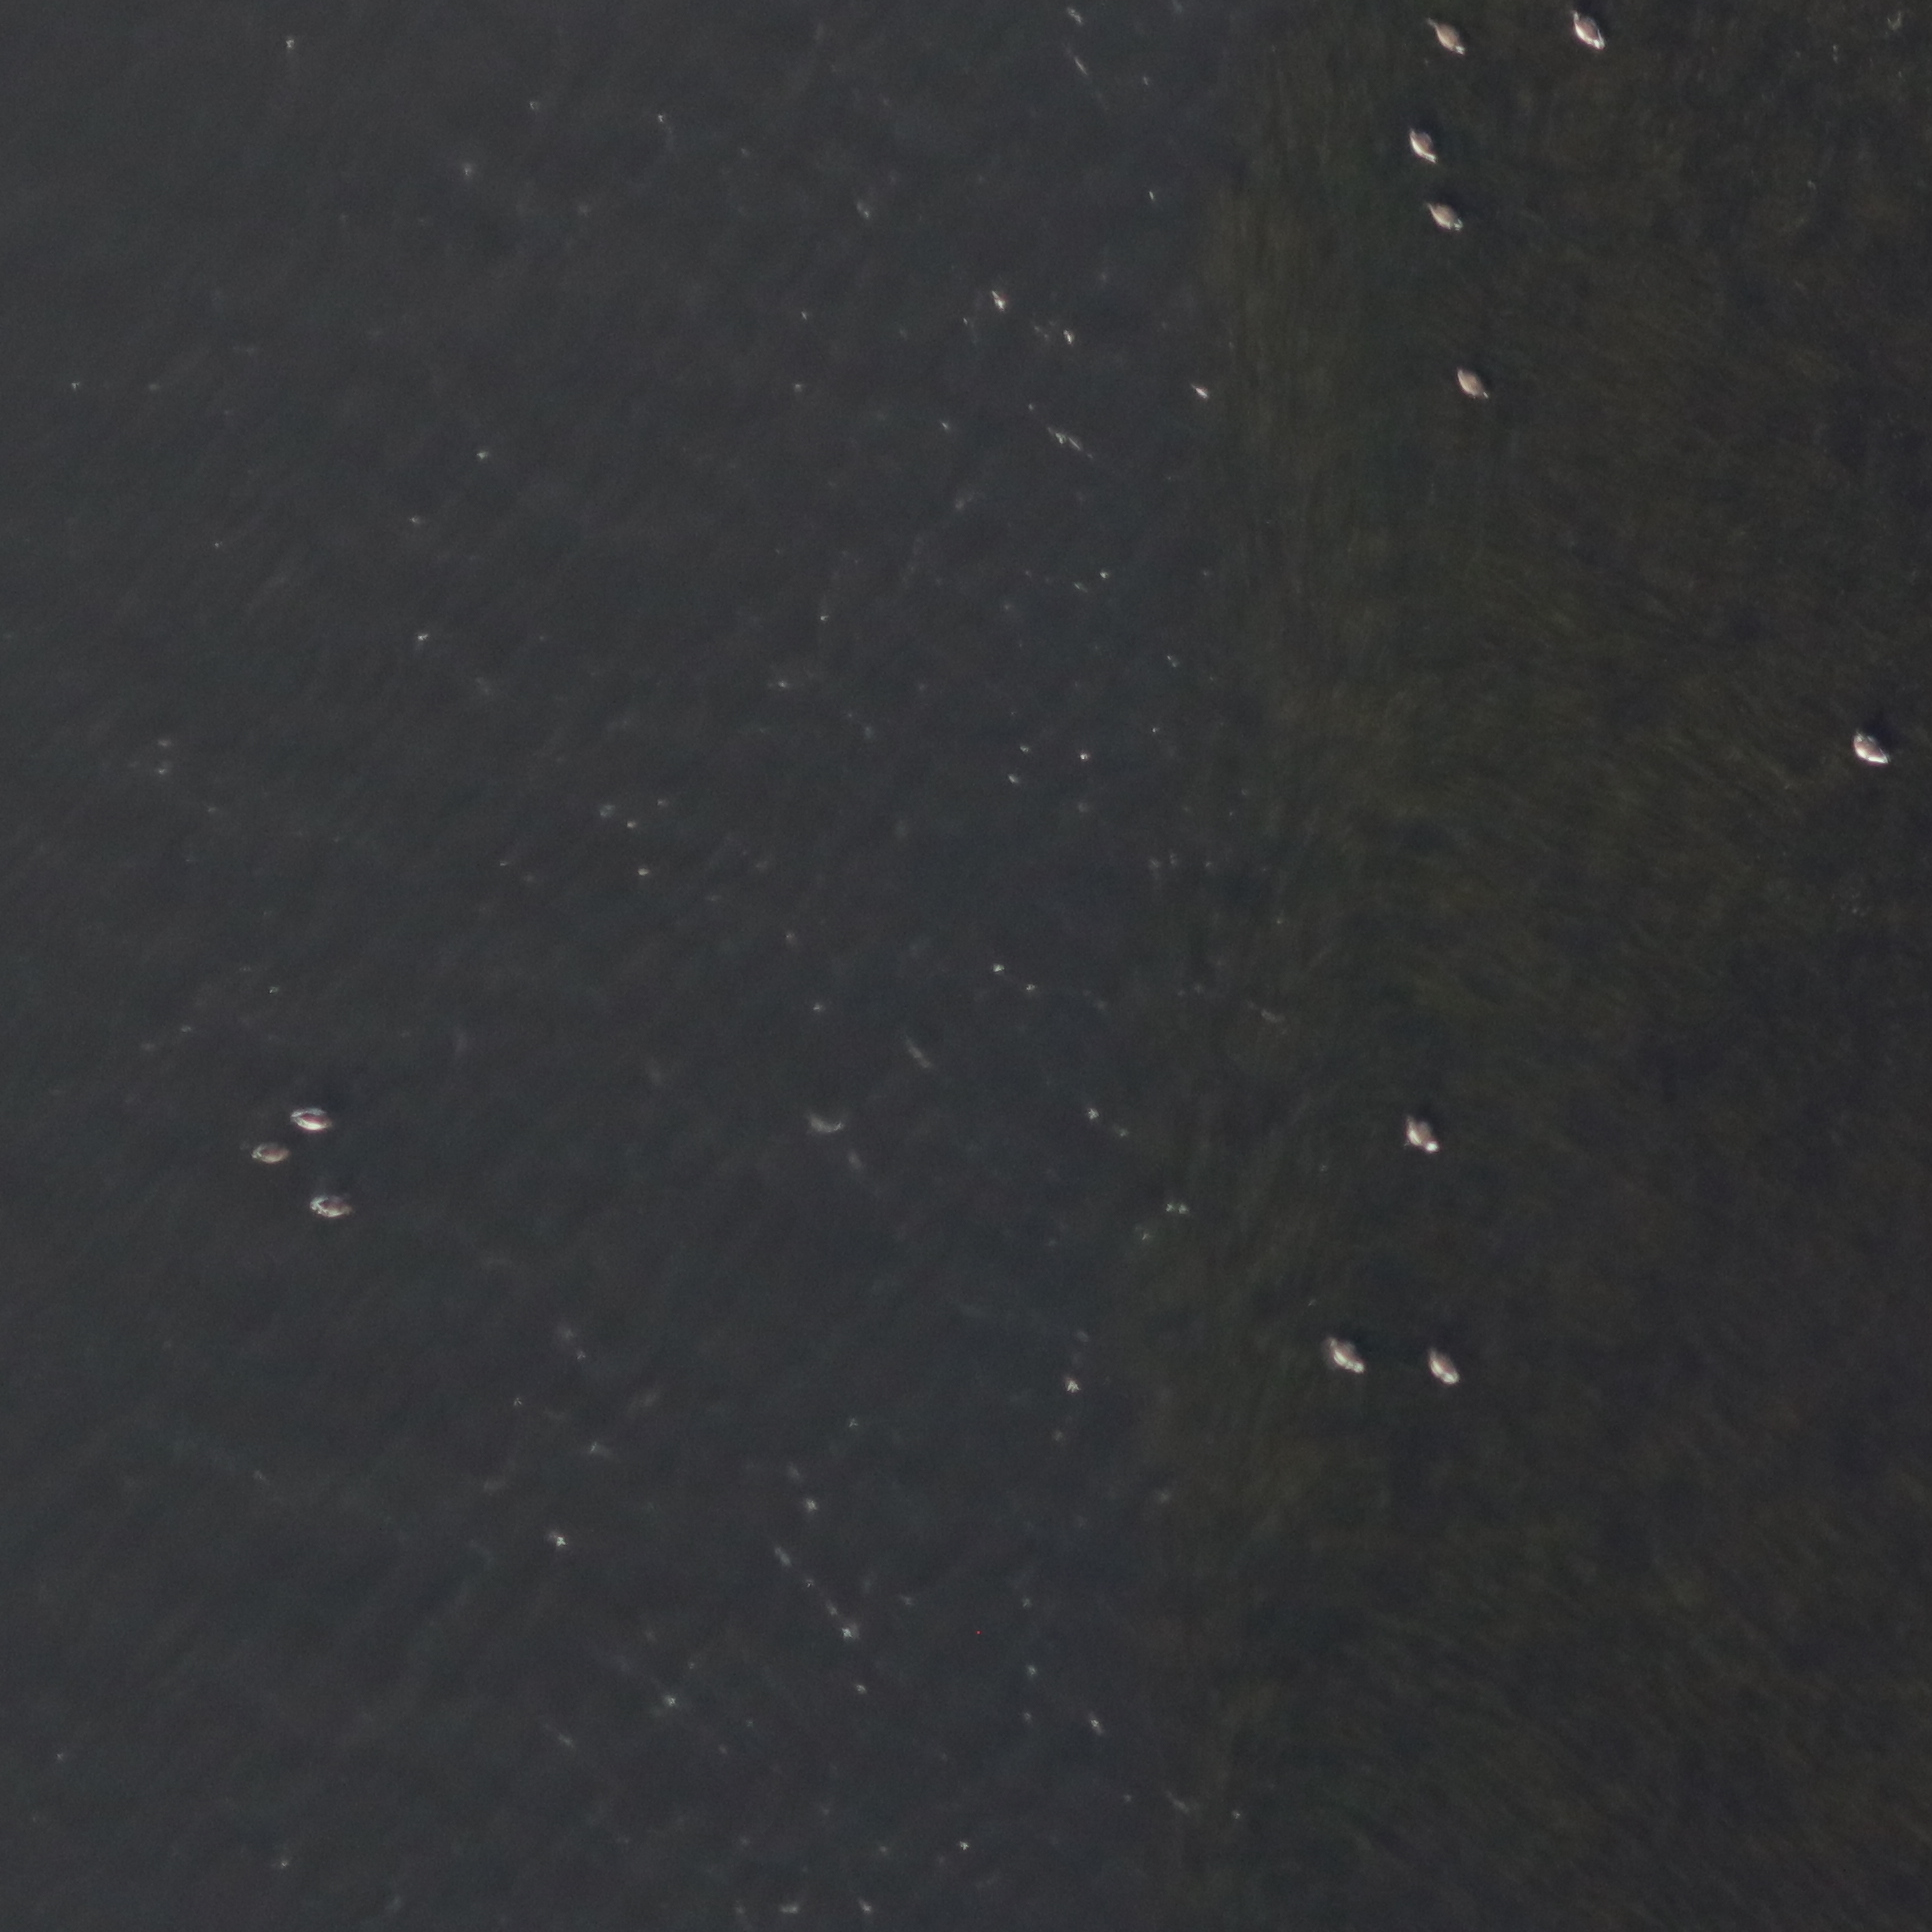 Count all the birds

12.